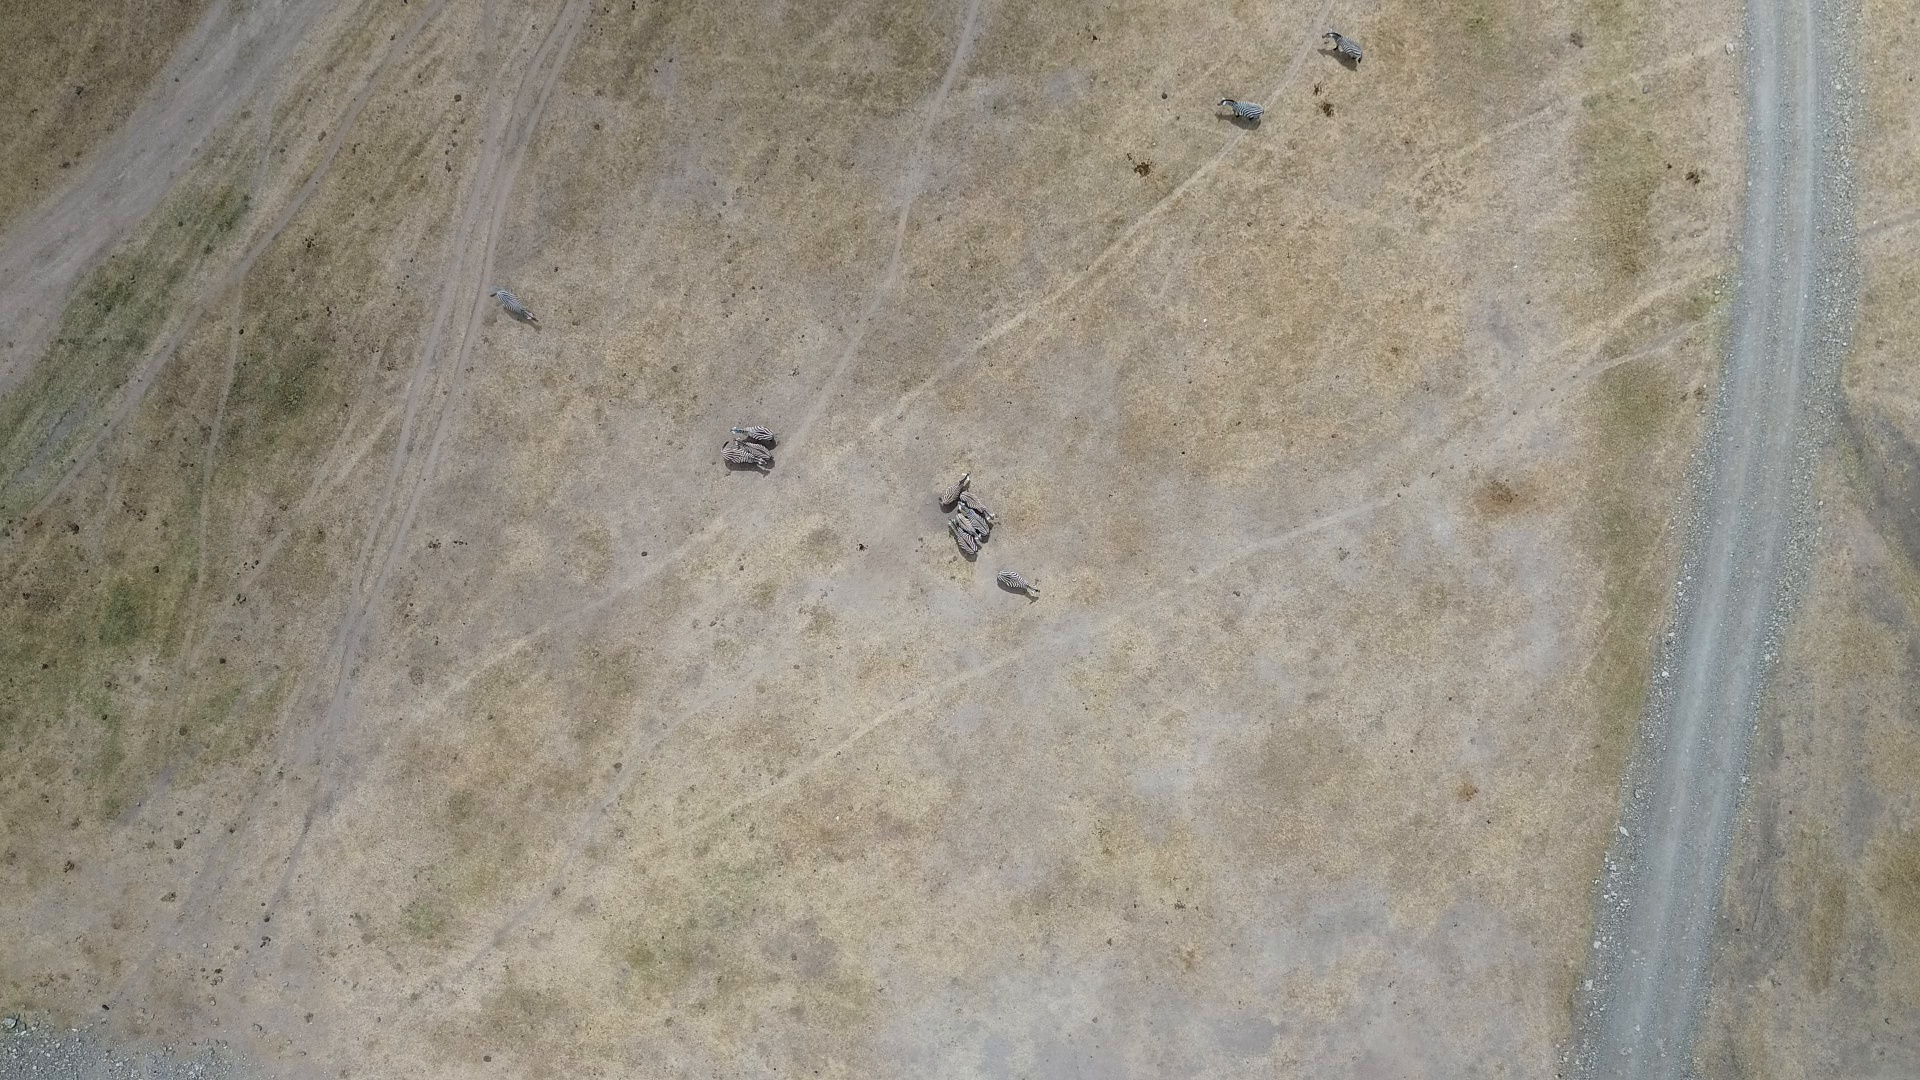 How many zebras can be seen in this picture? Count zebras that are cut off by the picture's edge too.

12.